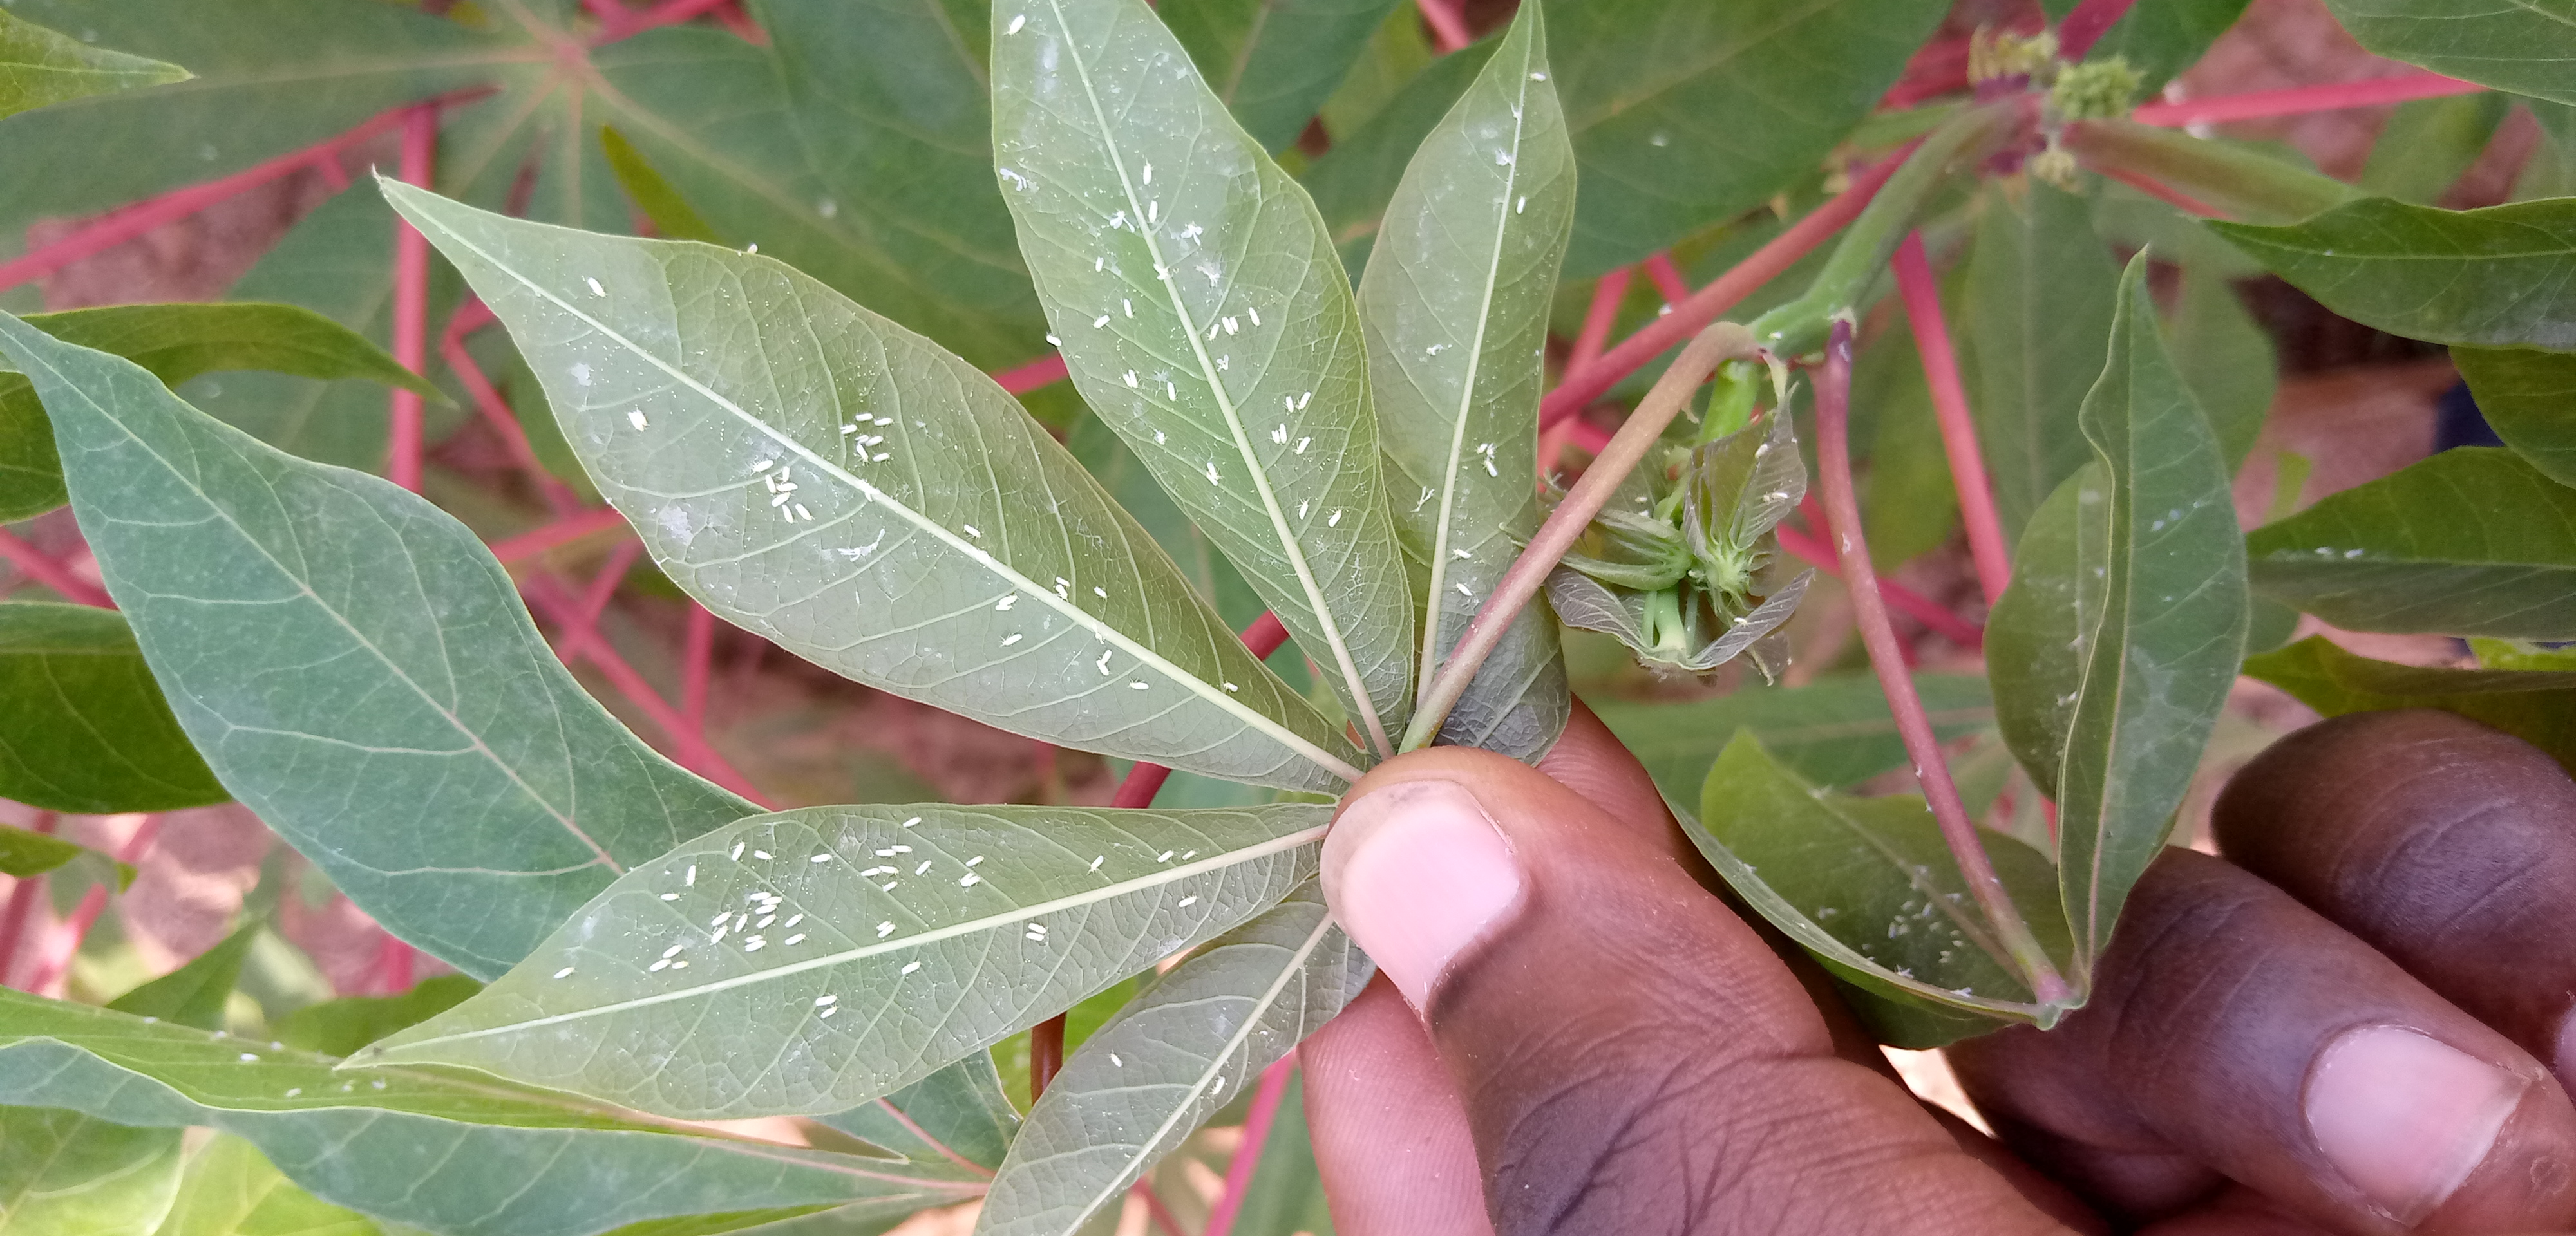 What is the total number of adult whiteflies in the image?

117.